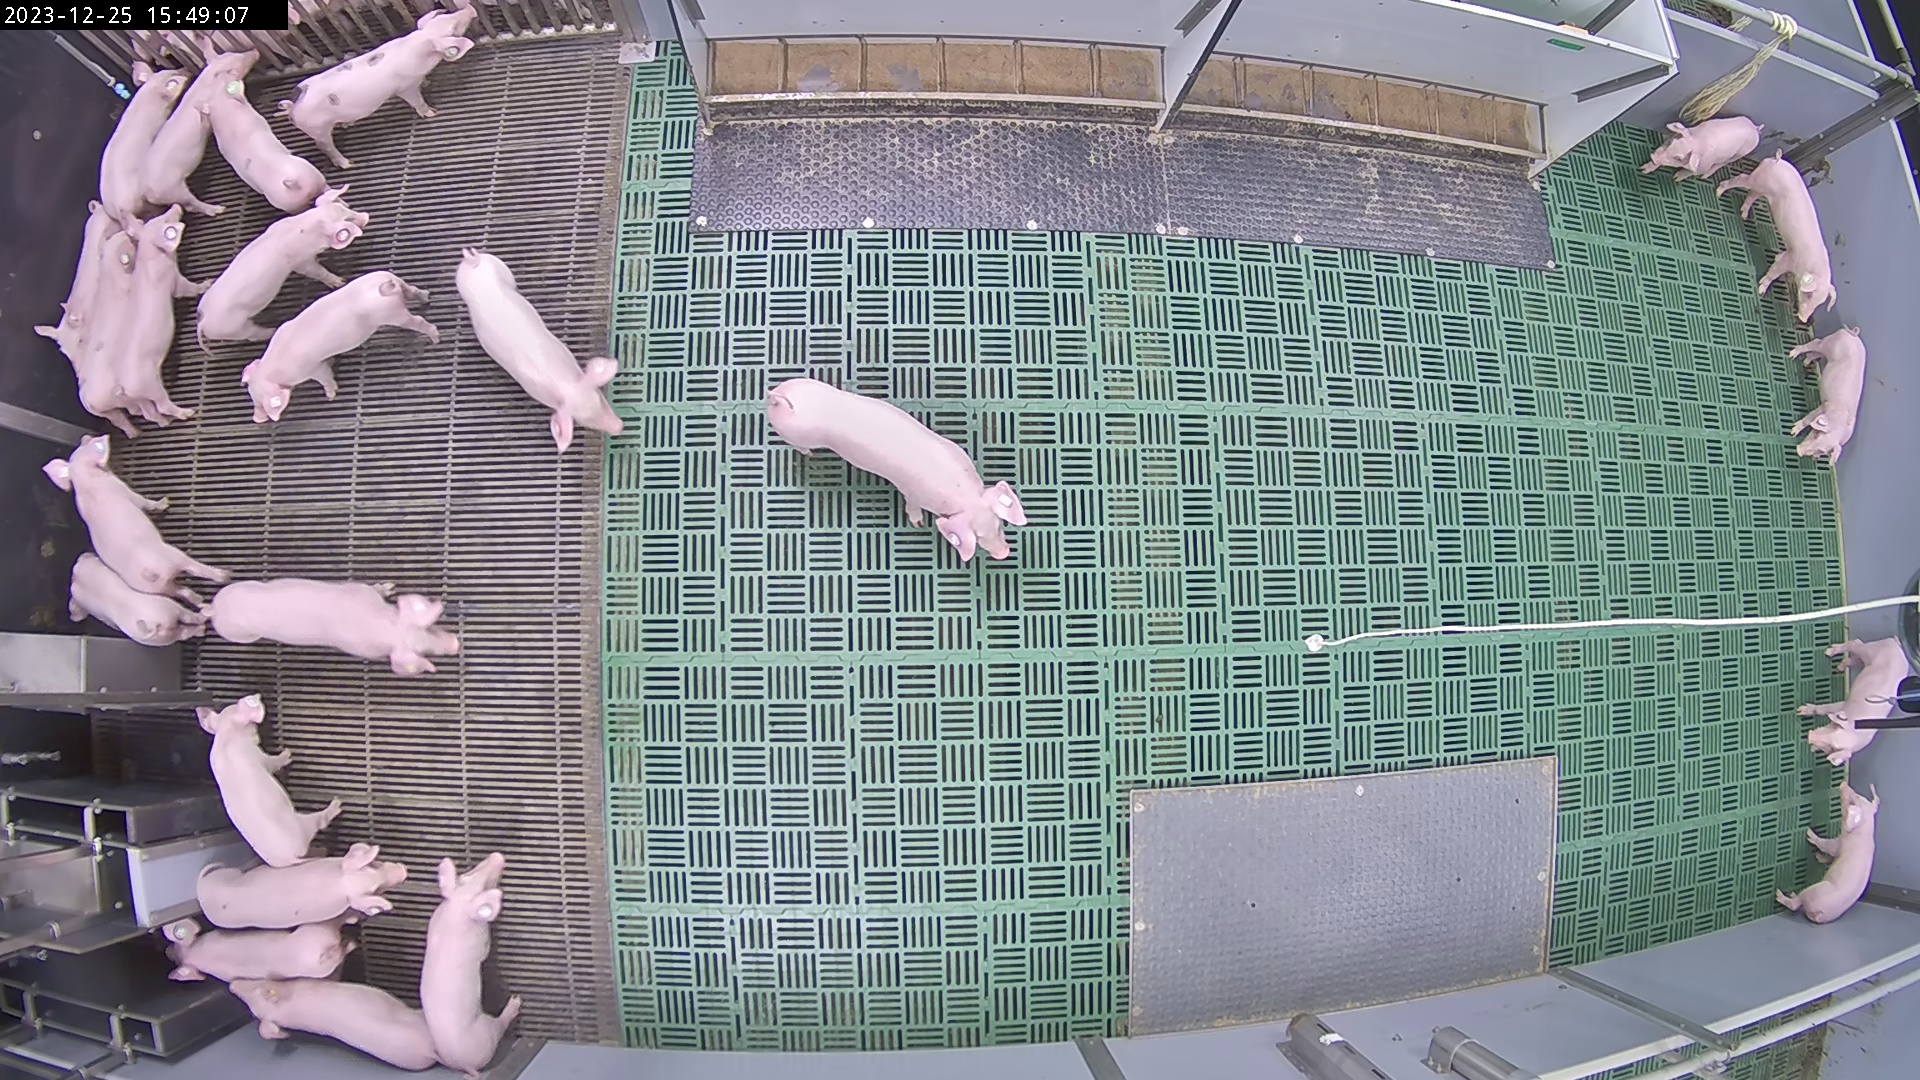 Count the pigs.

24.